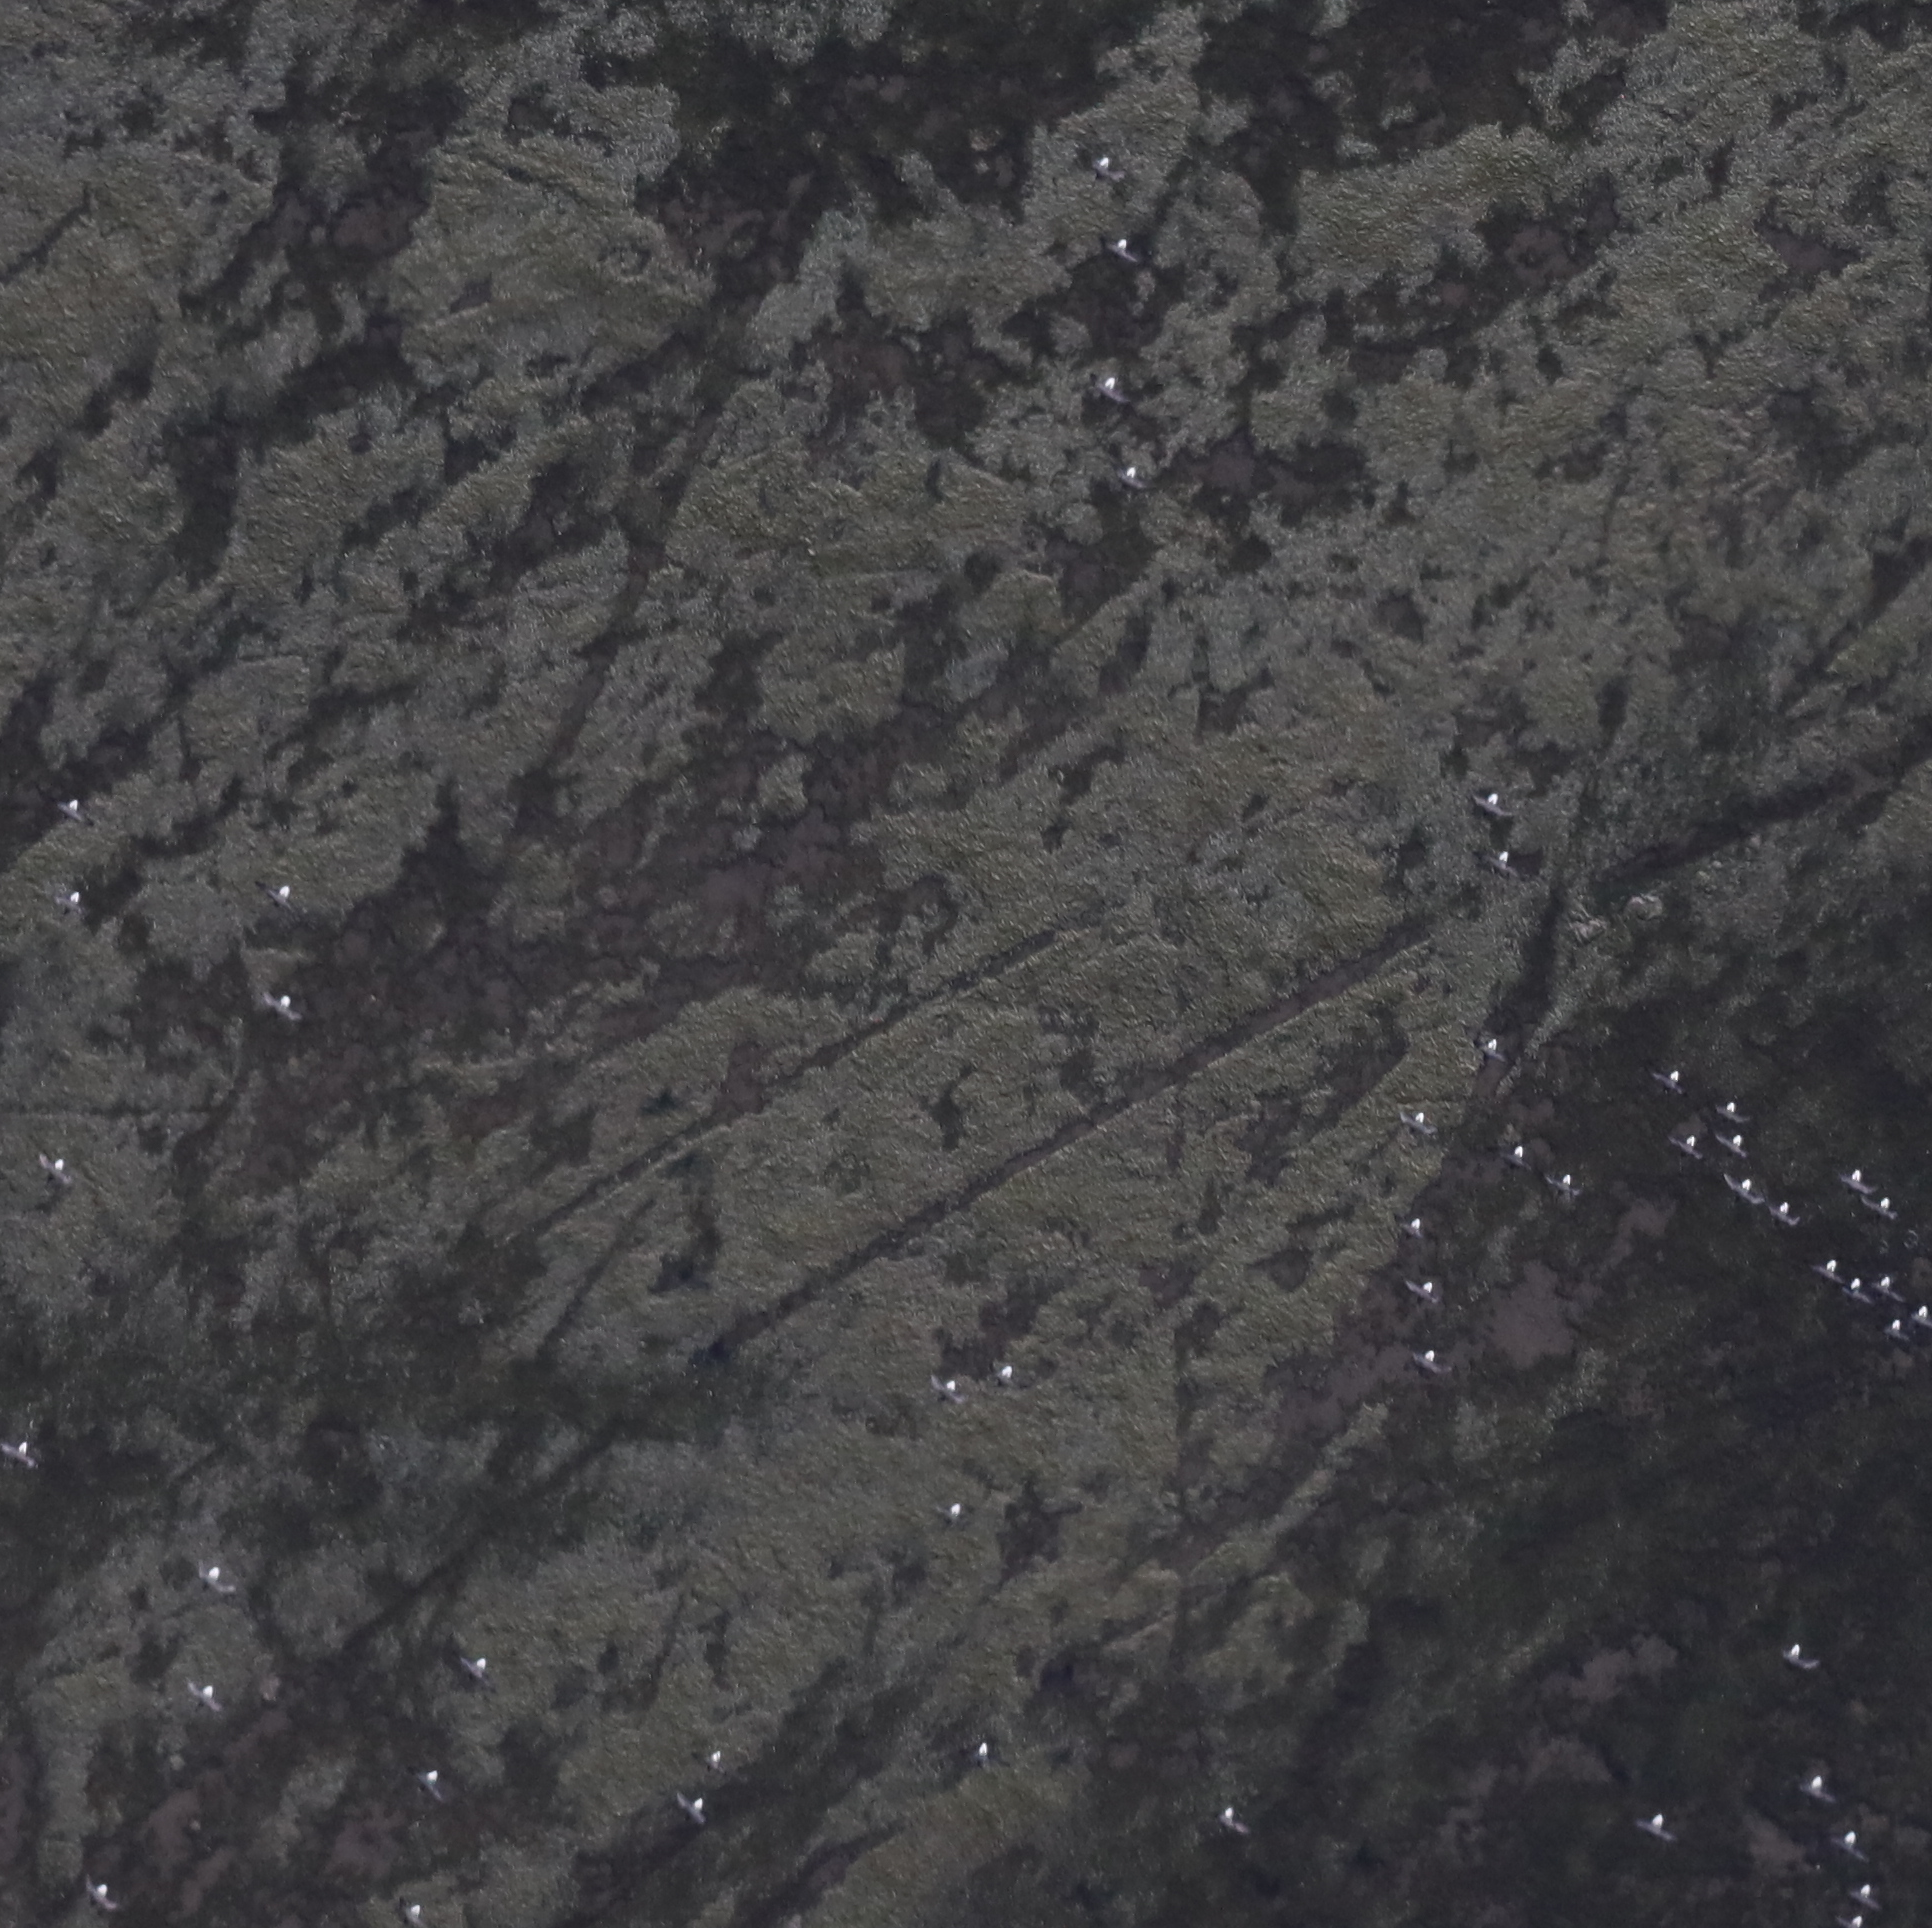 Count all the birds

51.